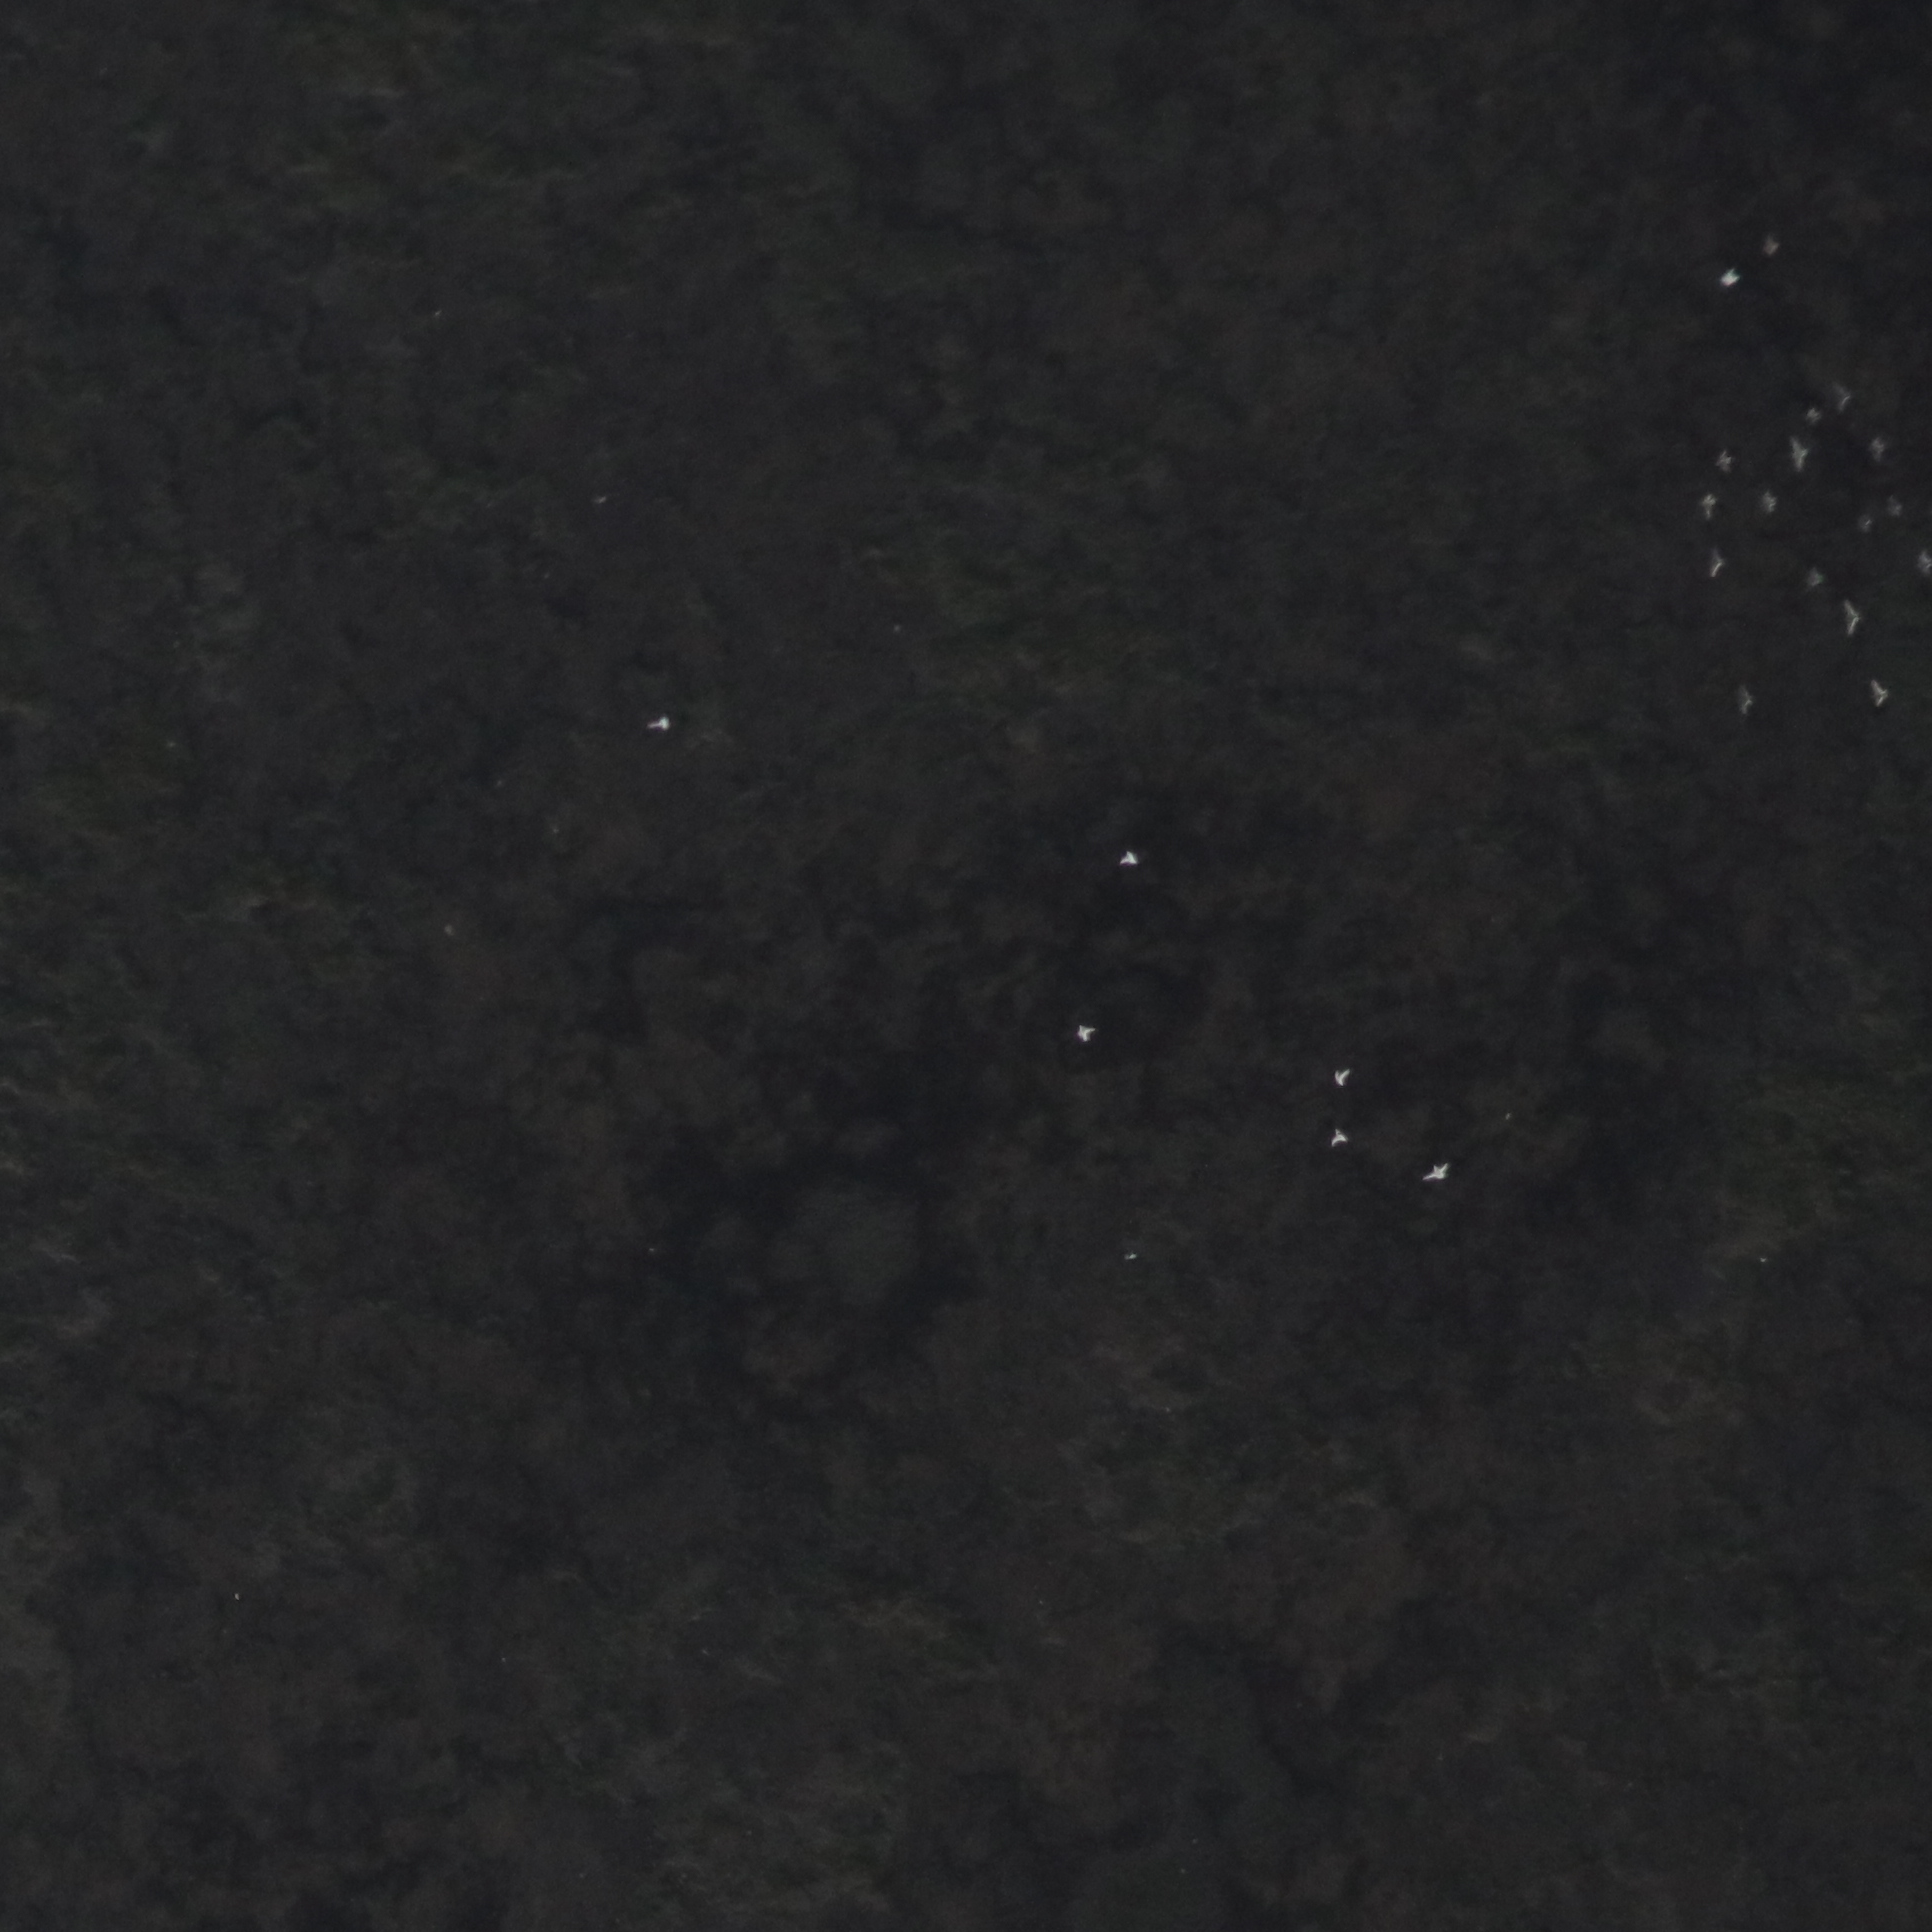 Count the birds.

23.